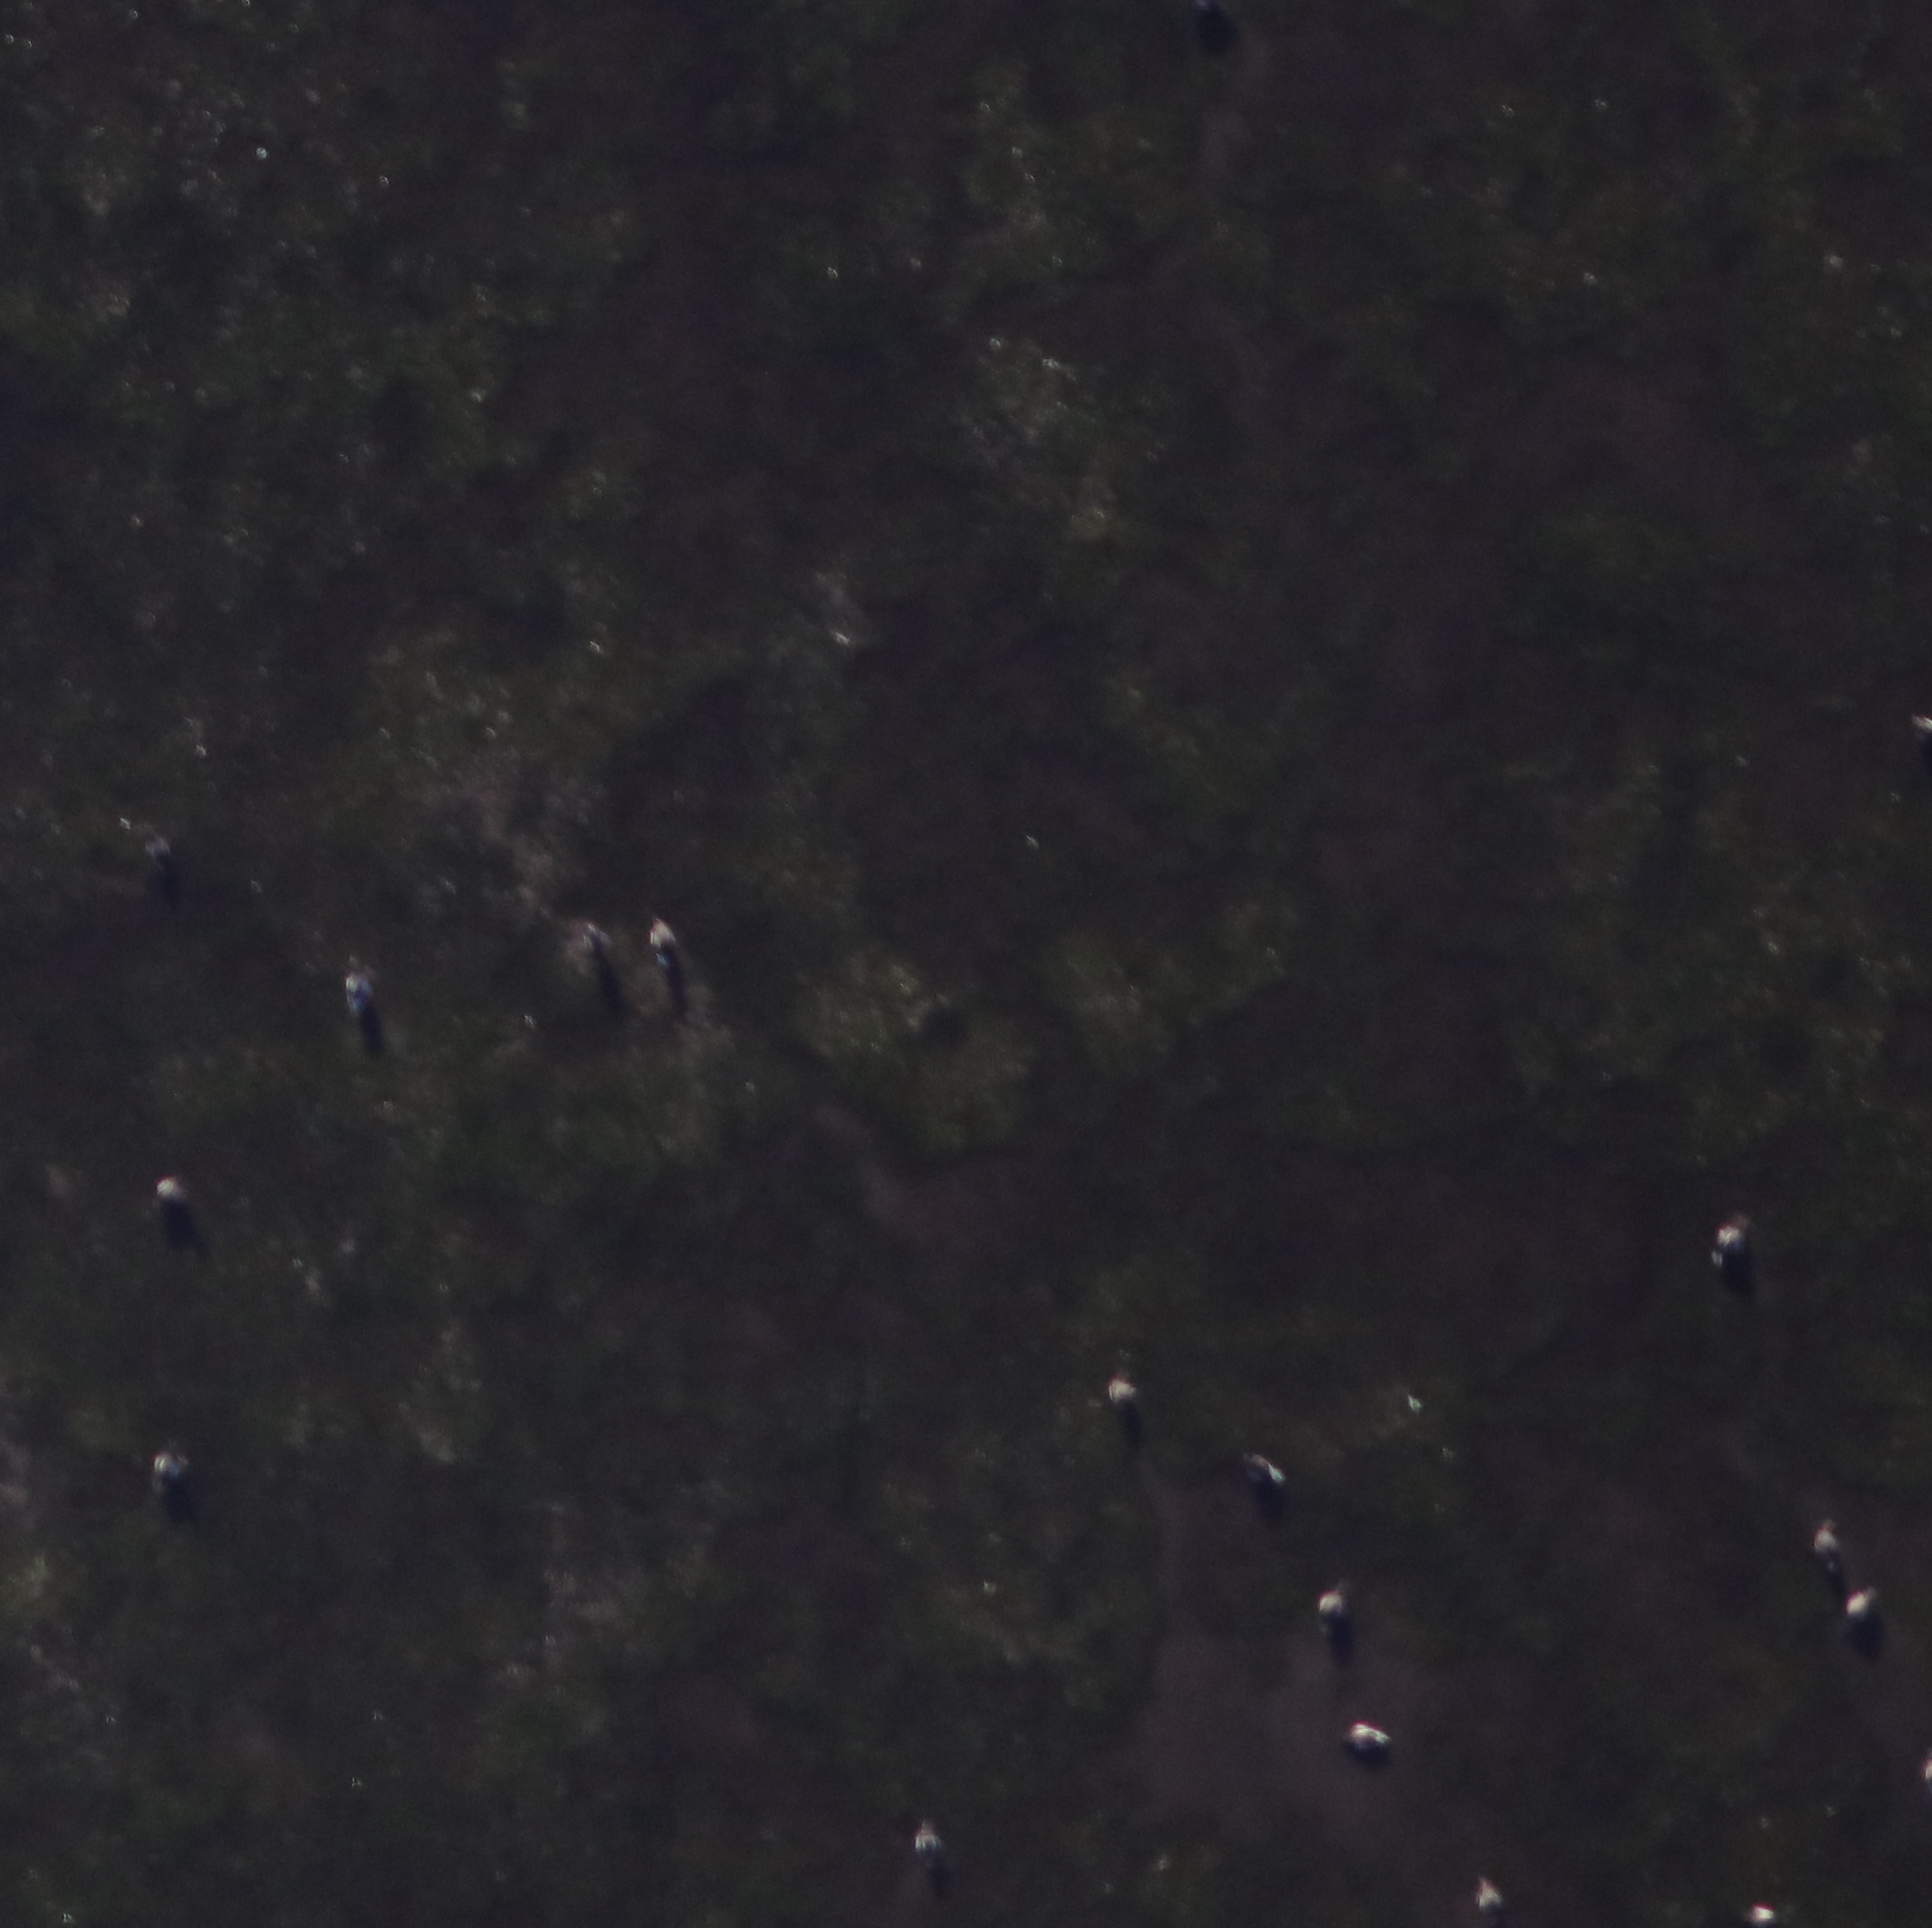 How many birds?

17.